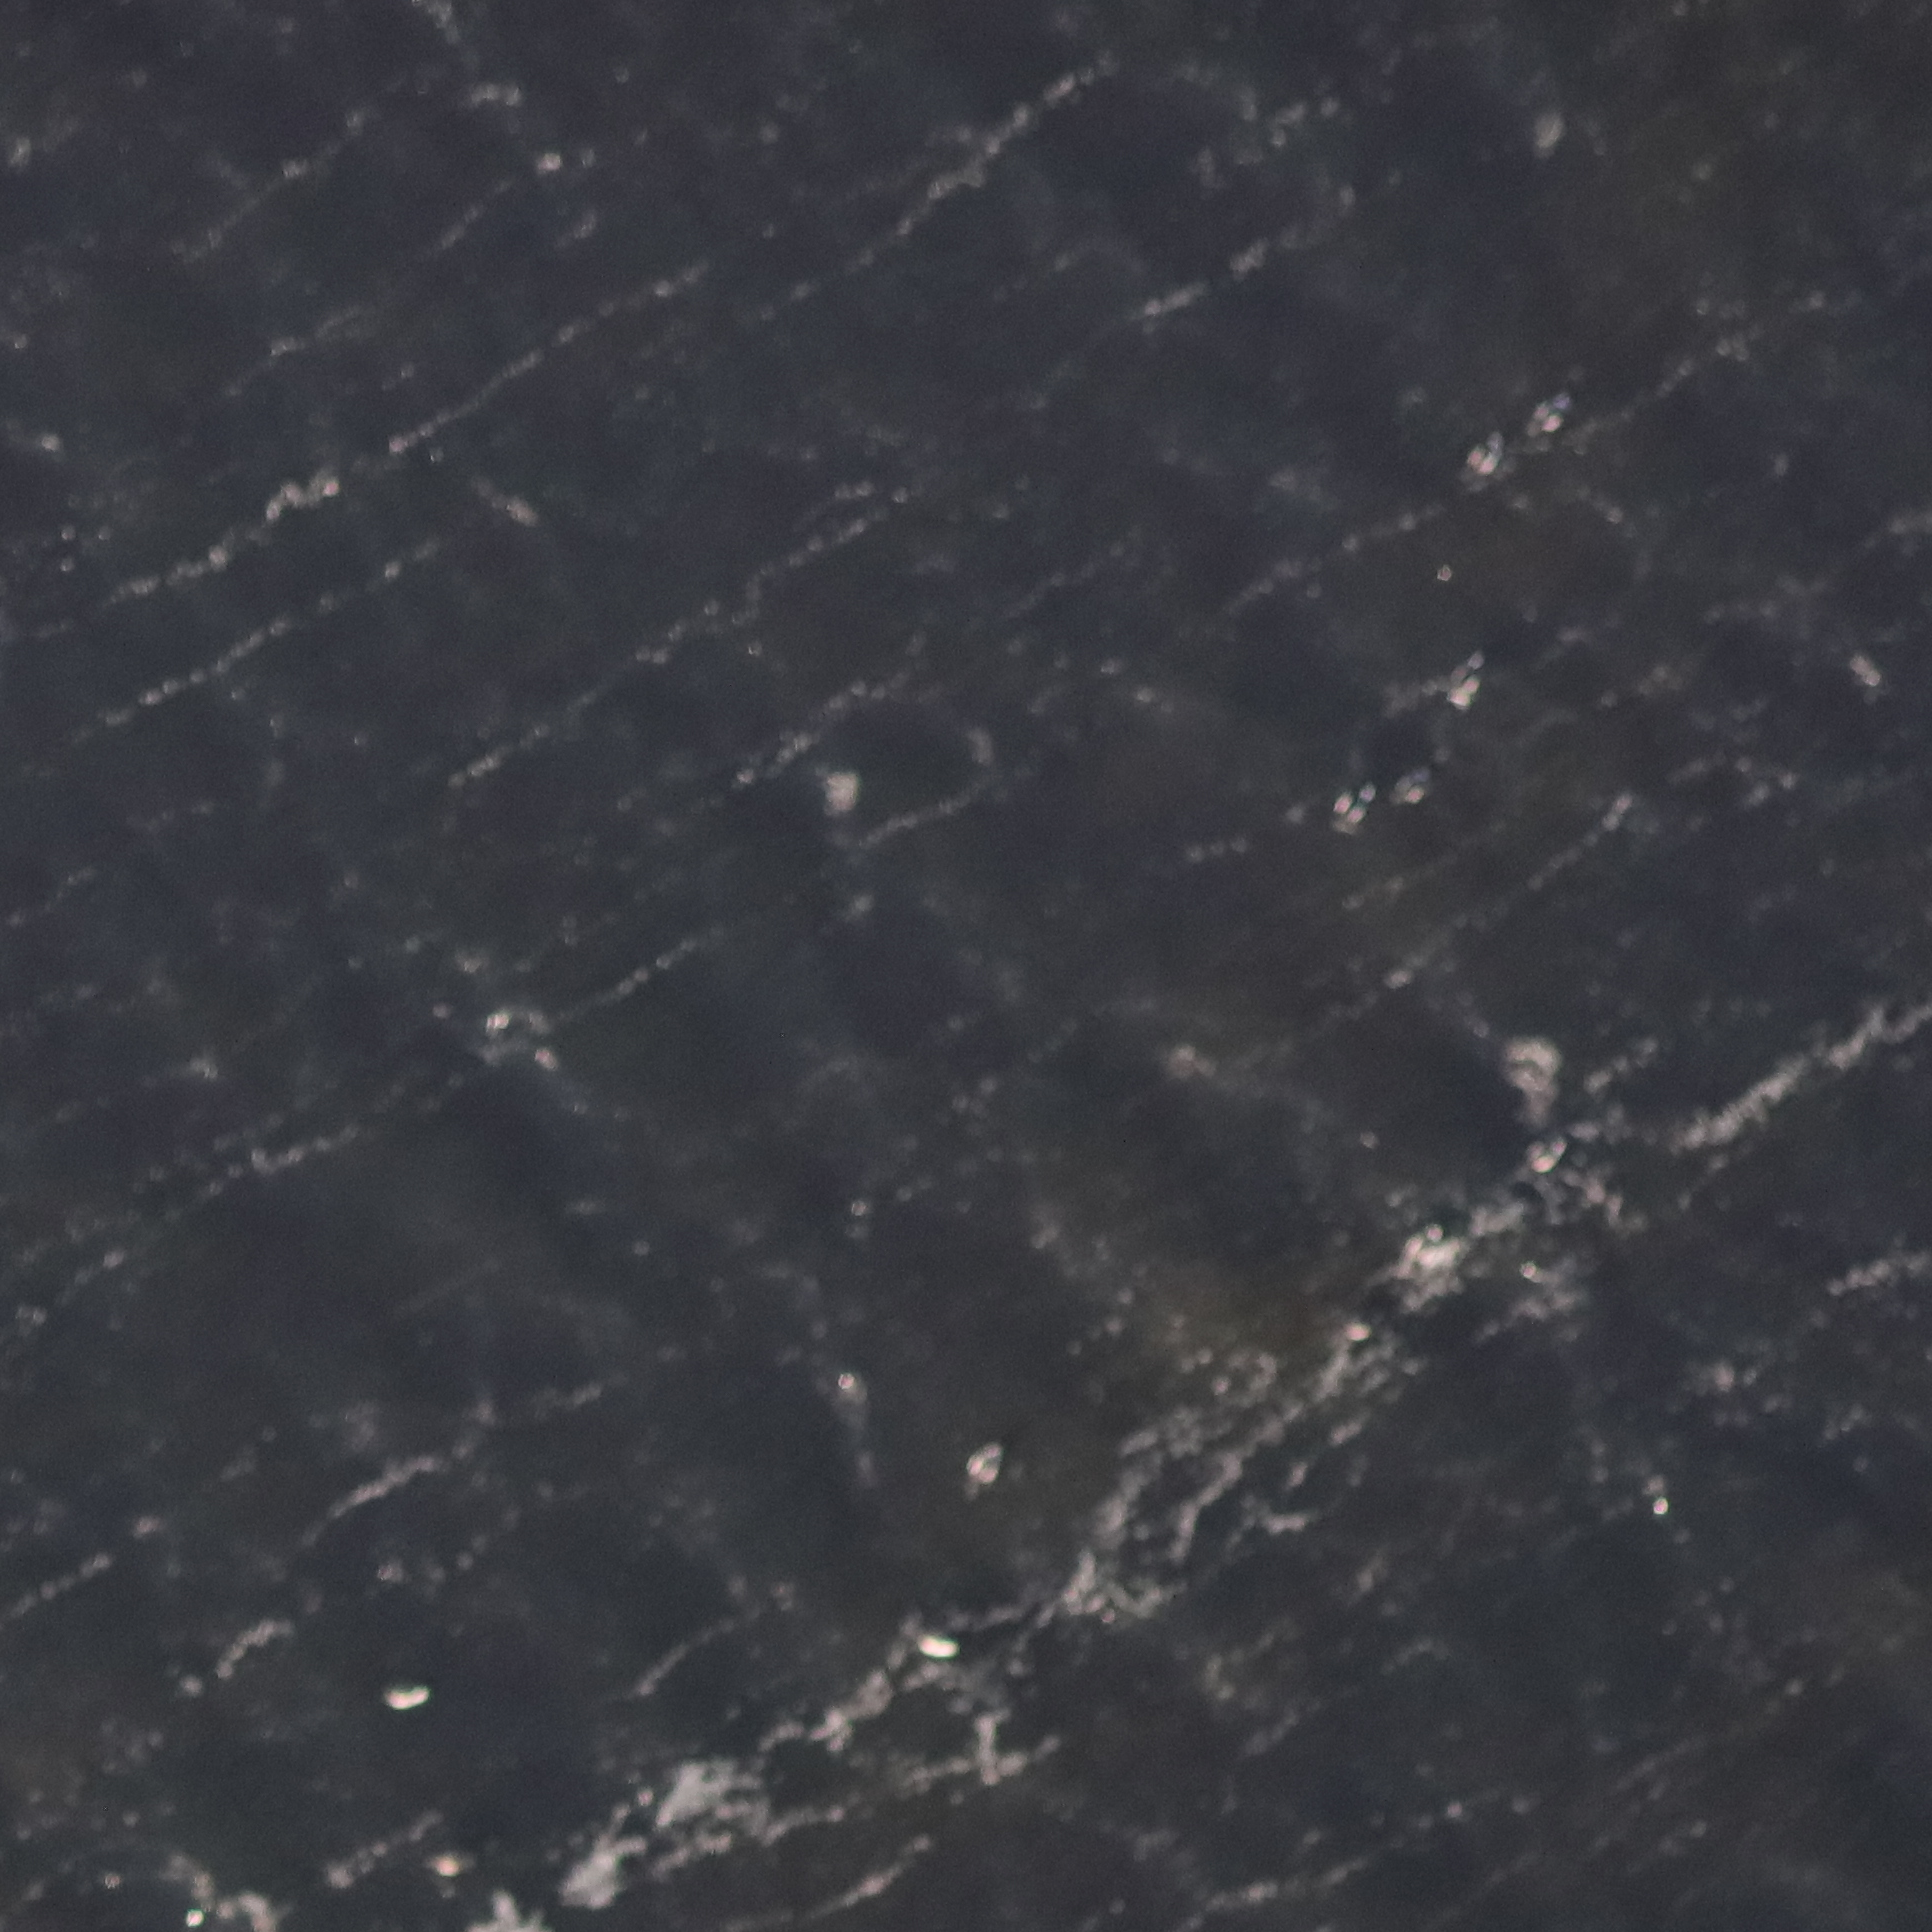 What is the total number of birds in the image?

10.